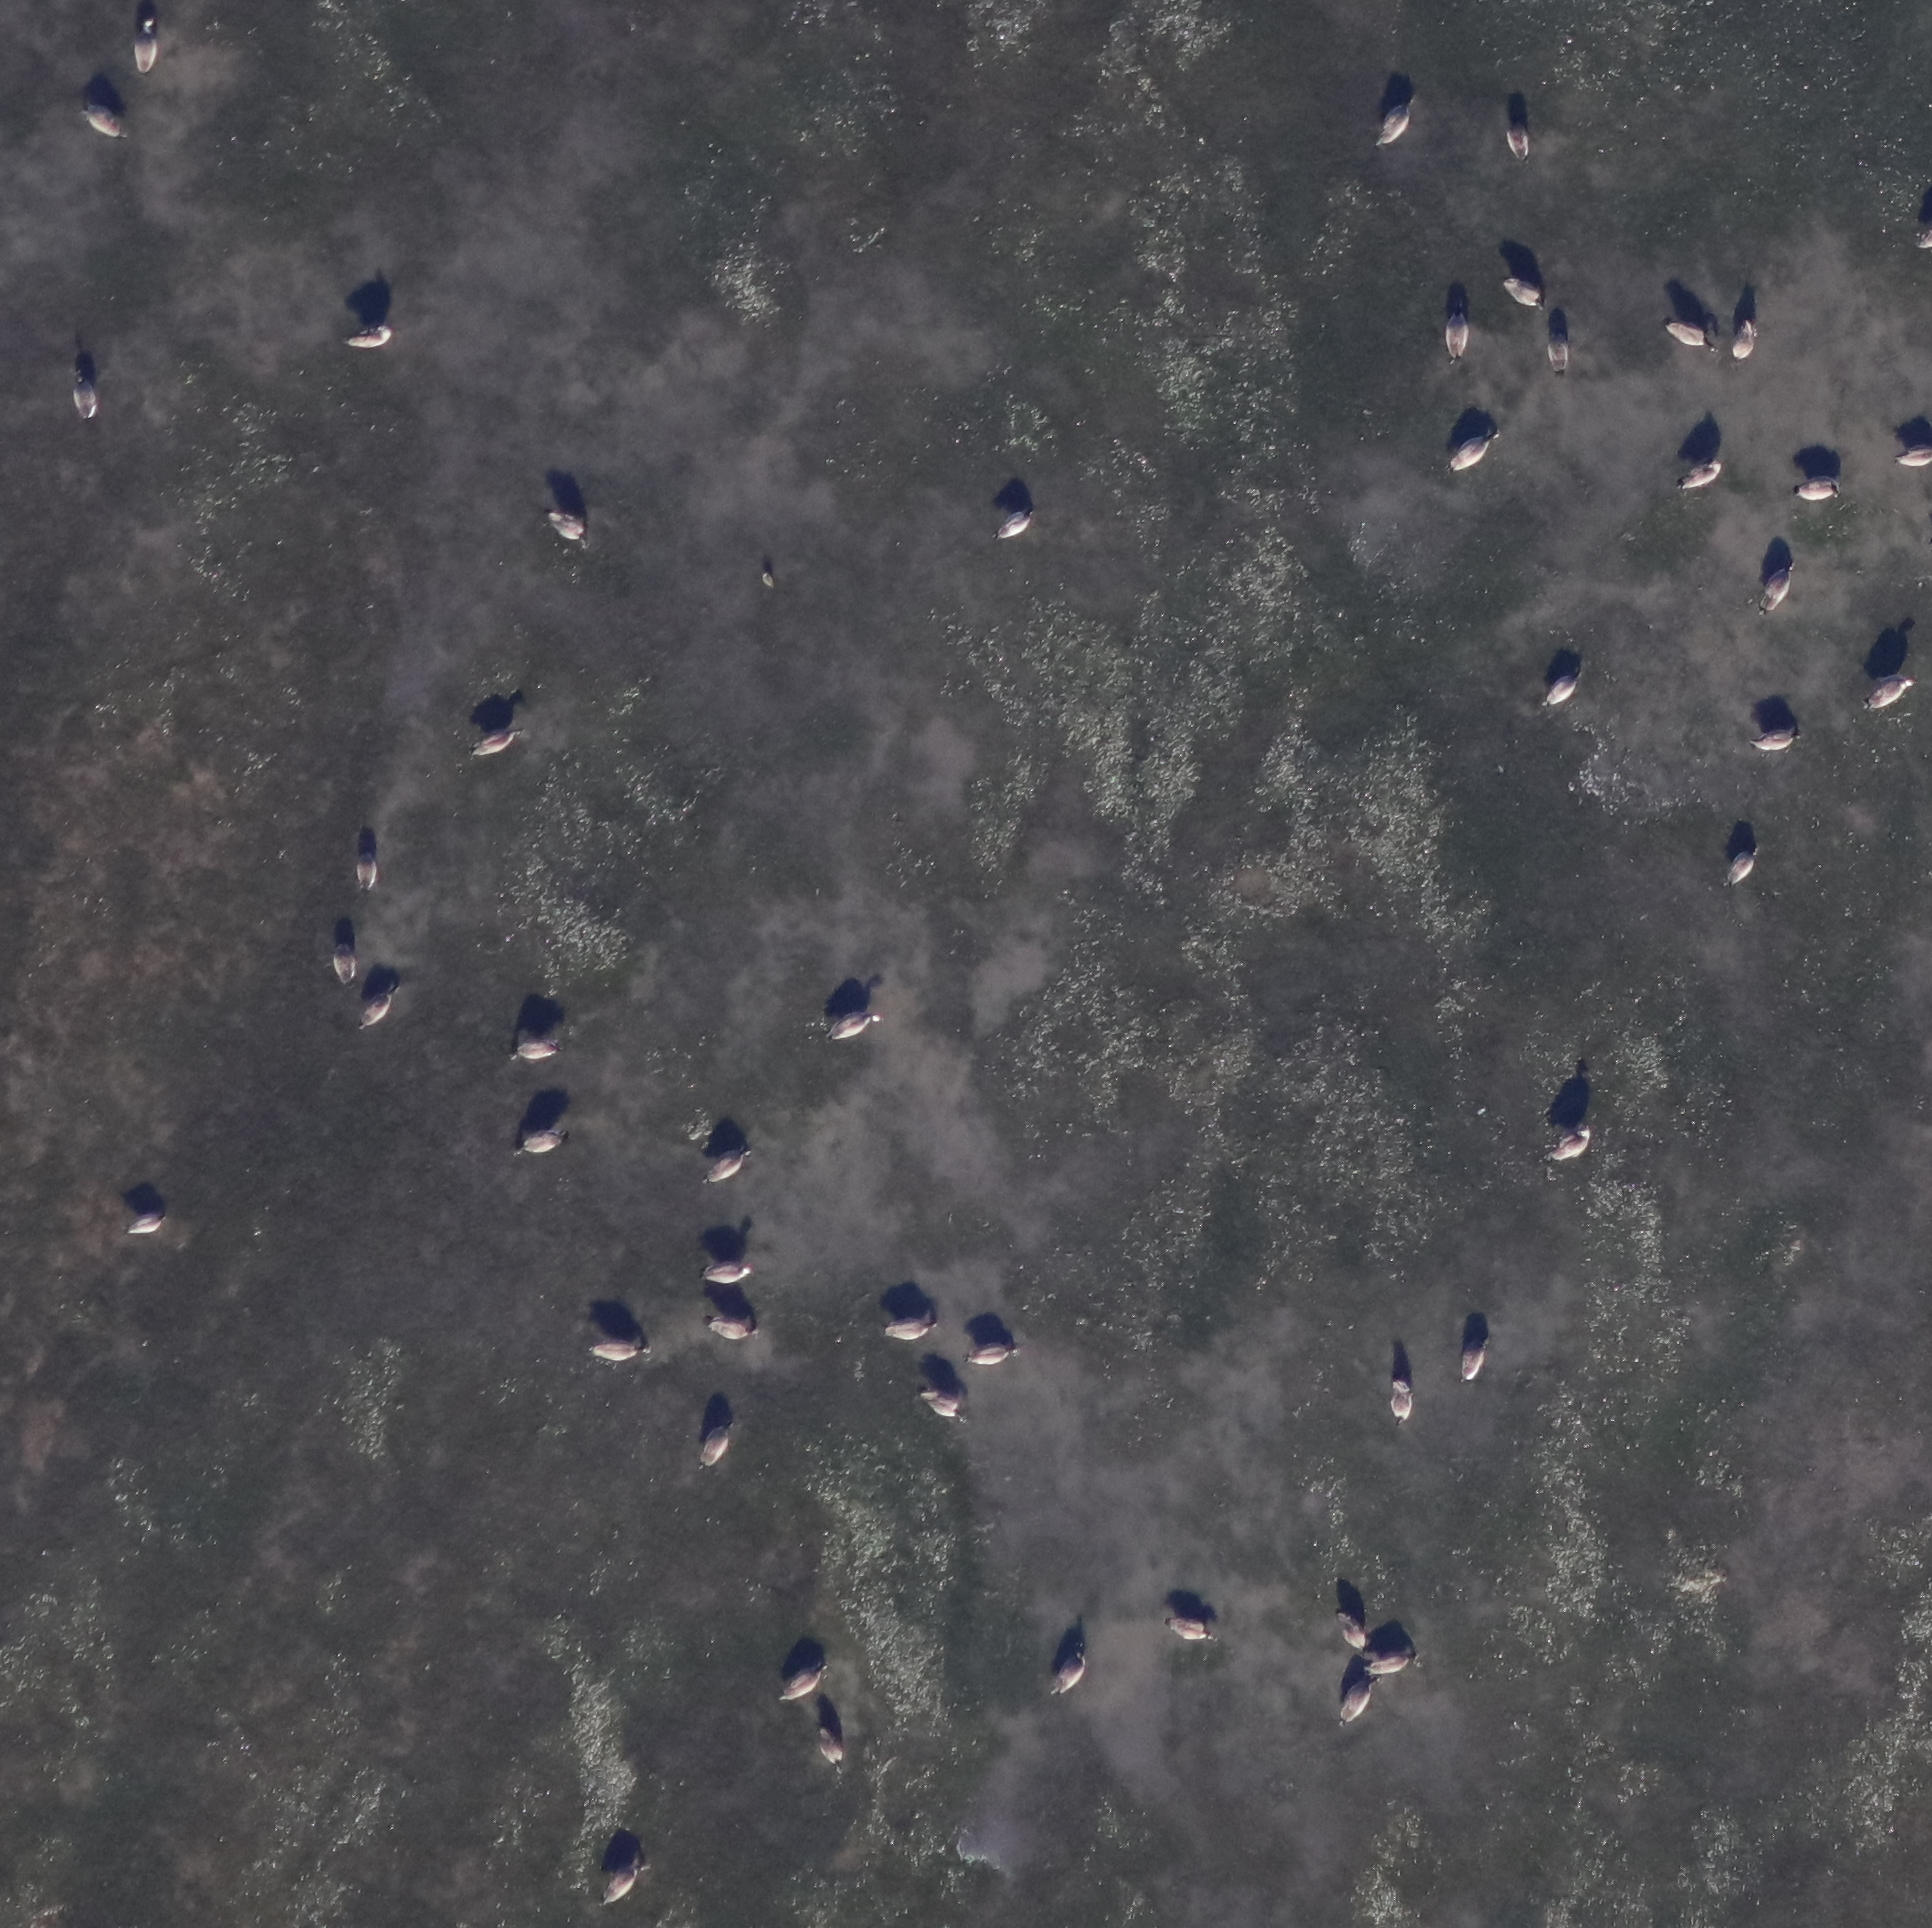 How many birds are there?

50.